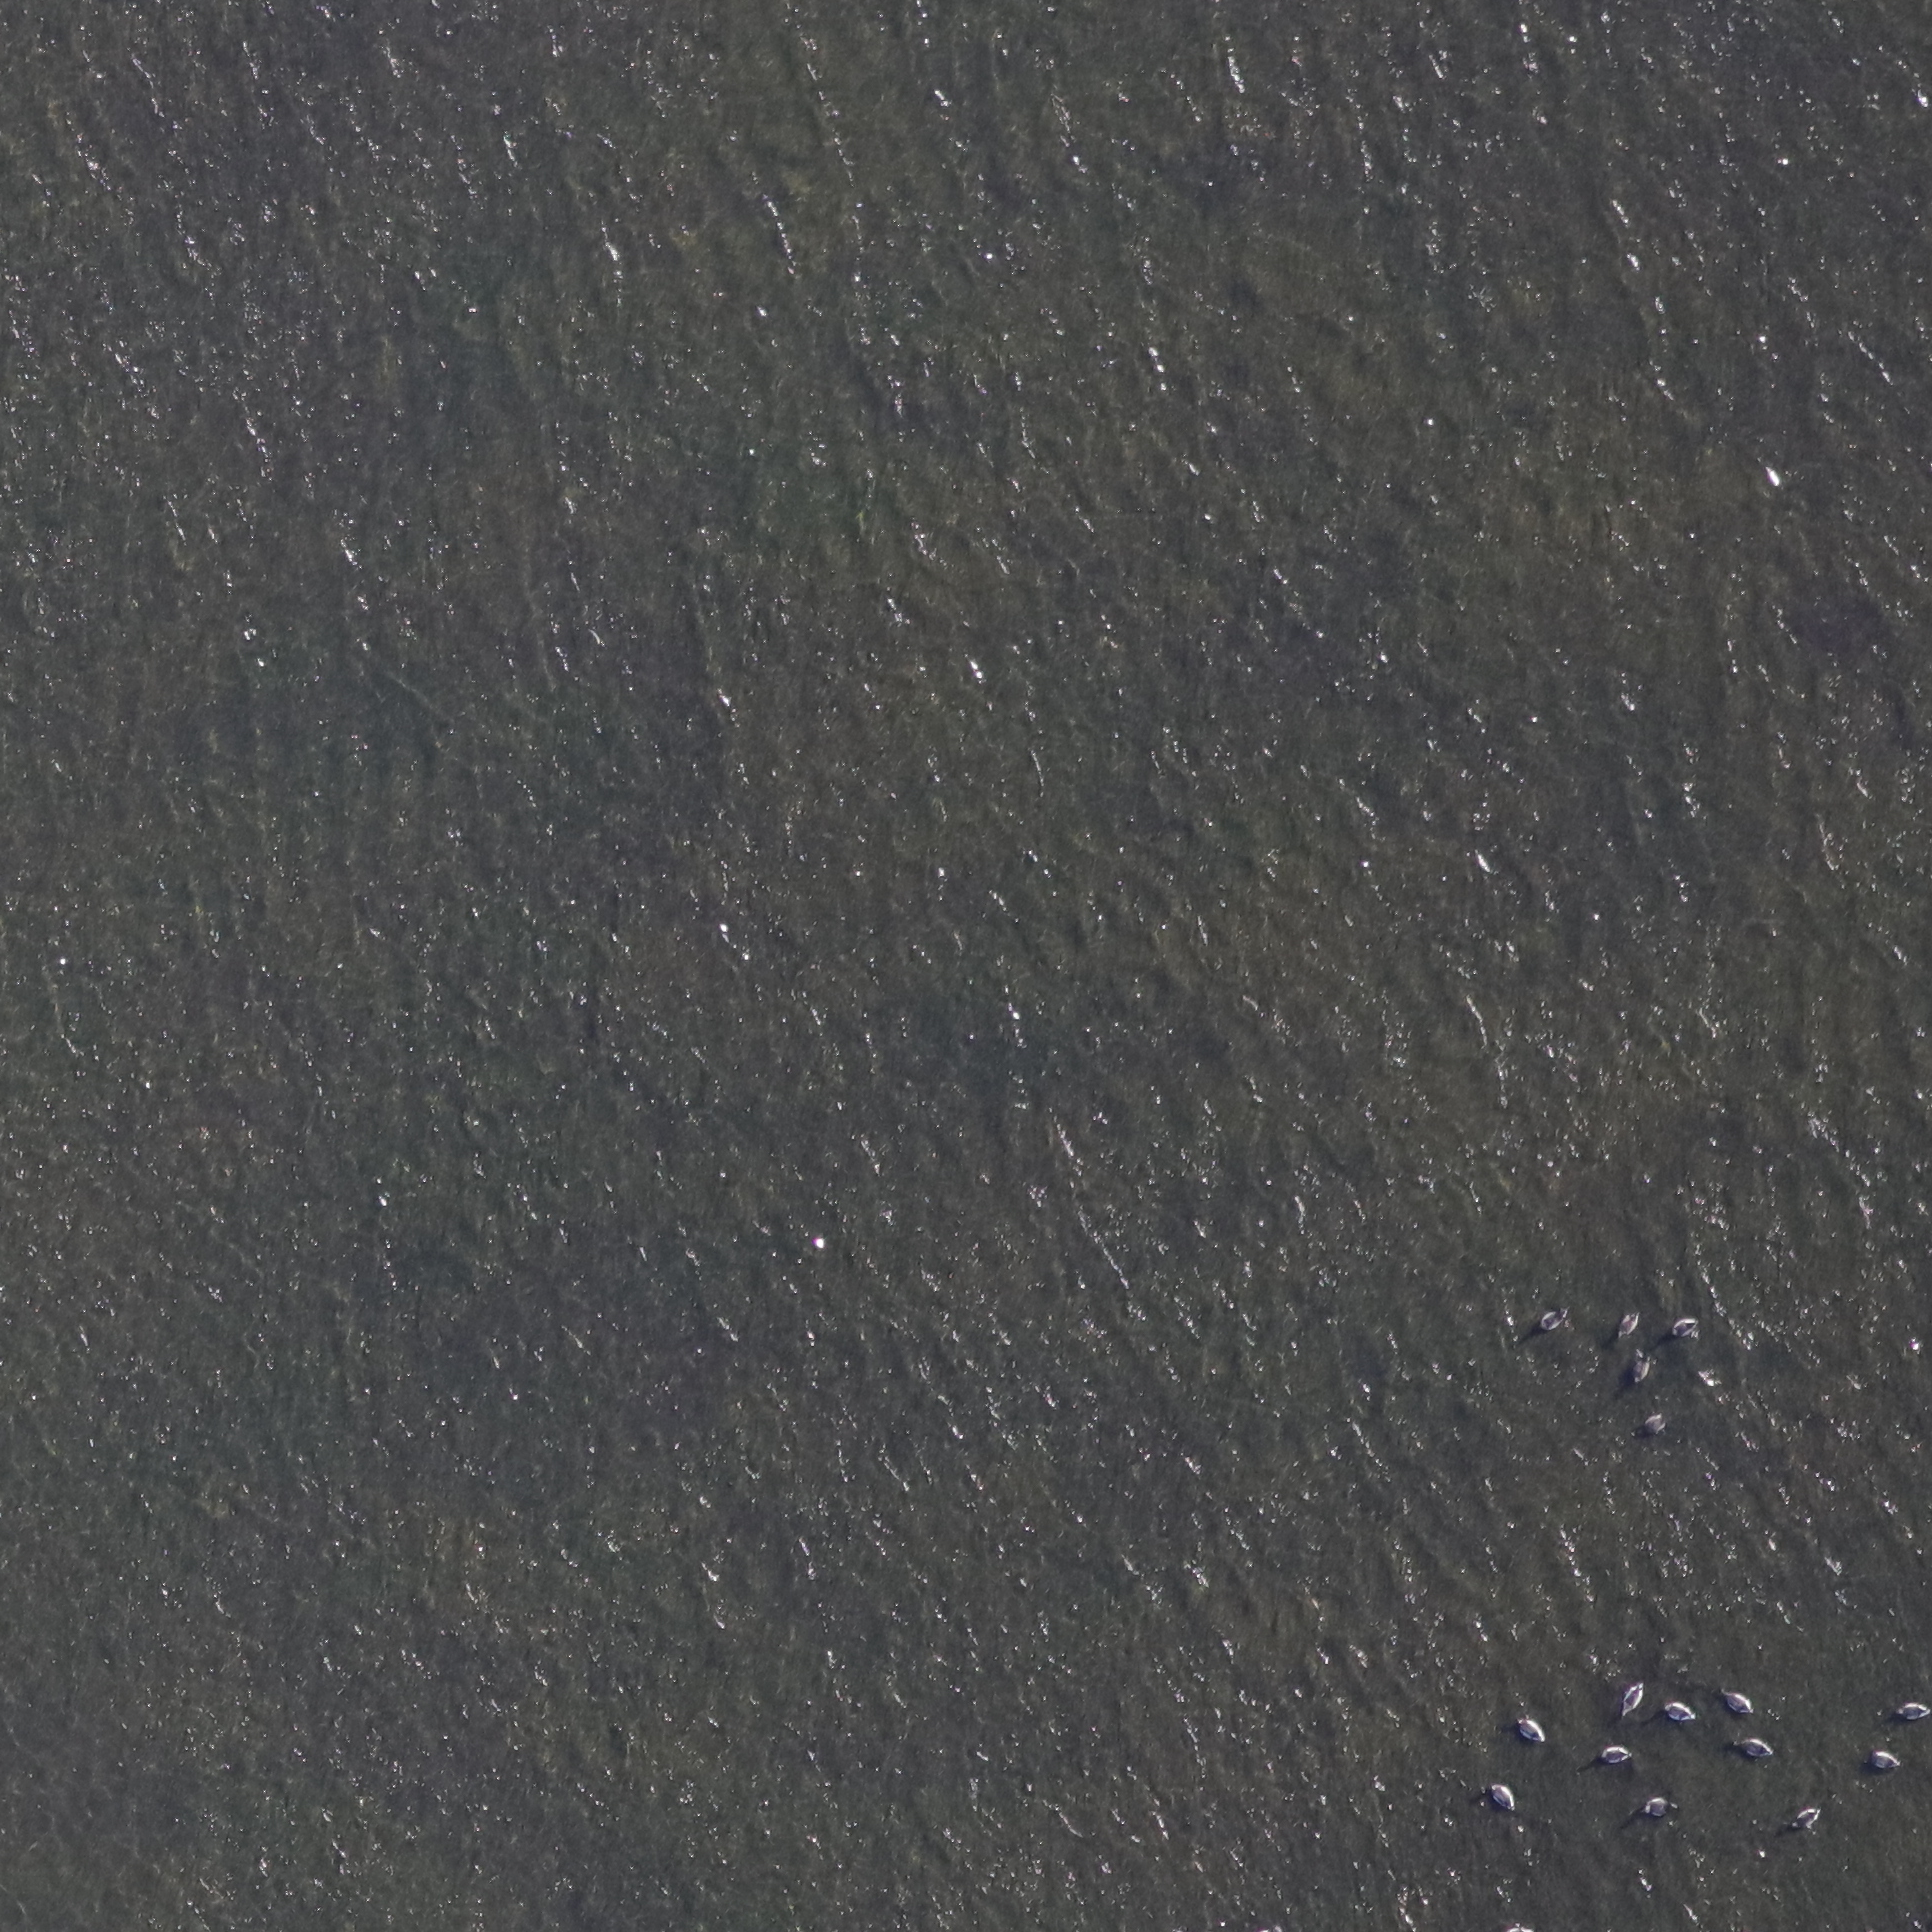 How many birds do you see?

16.